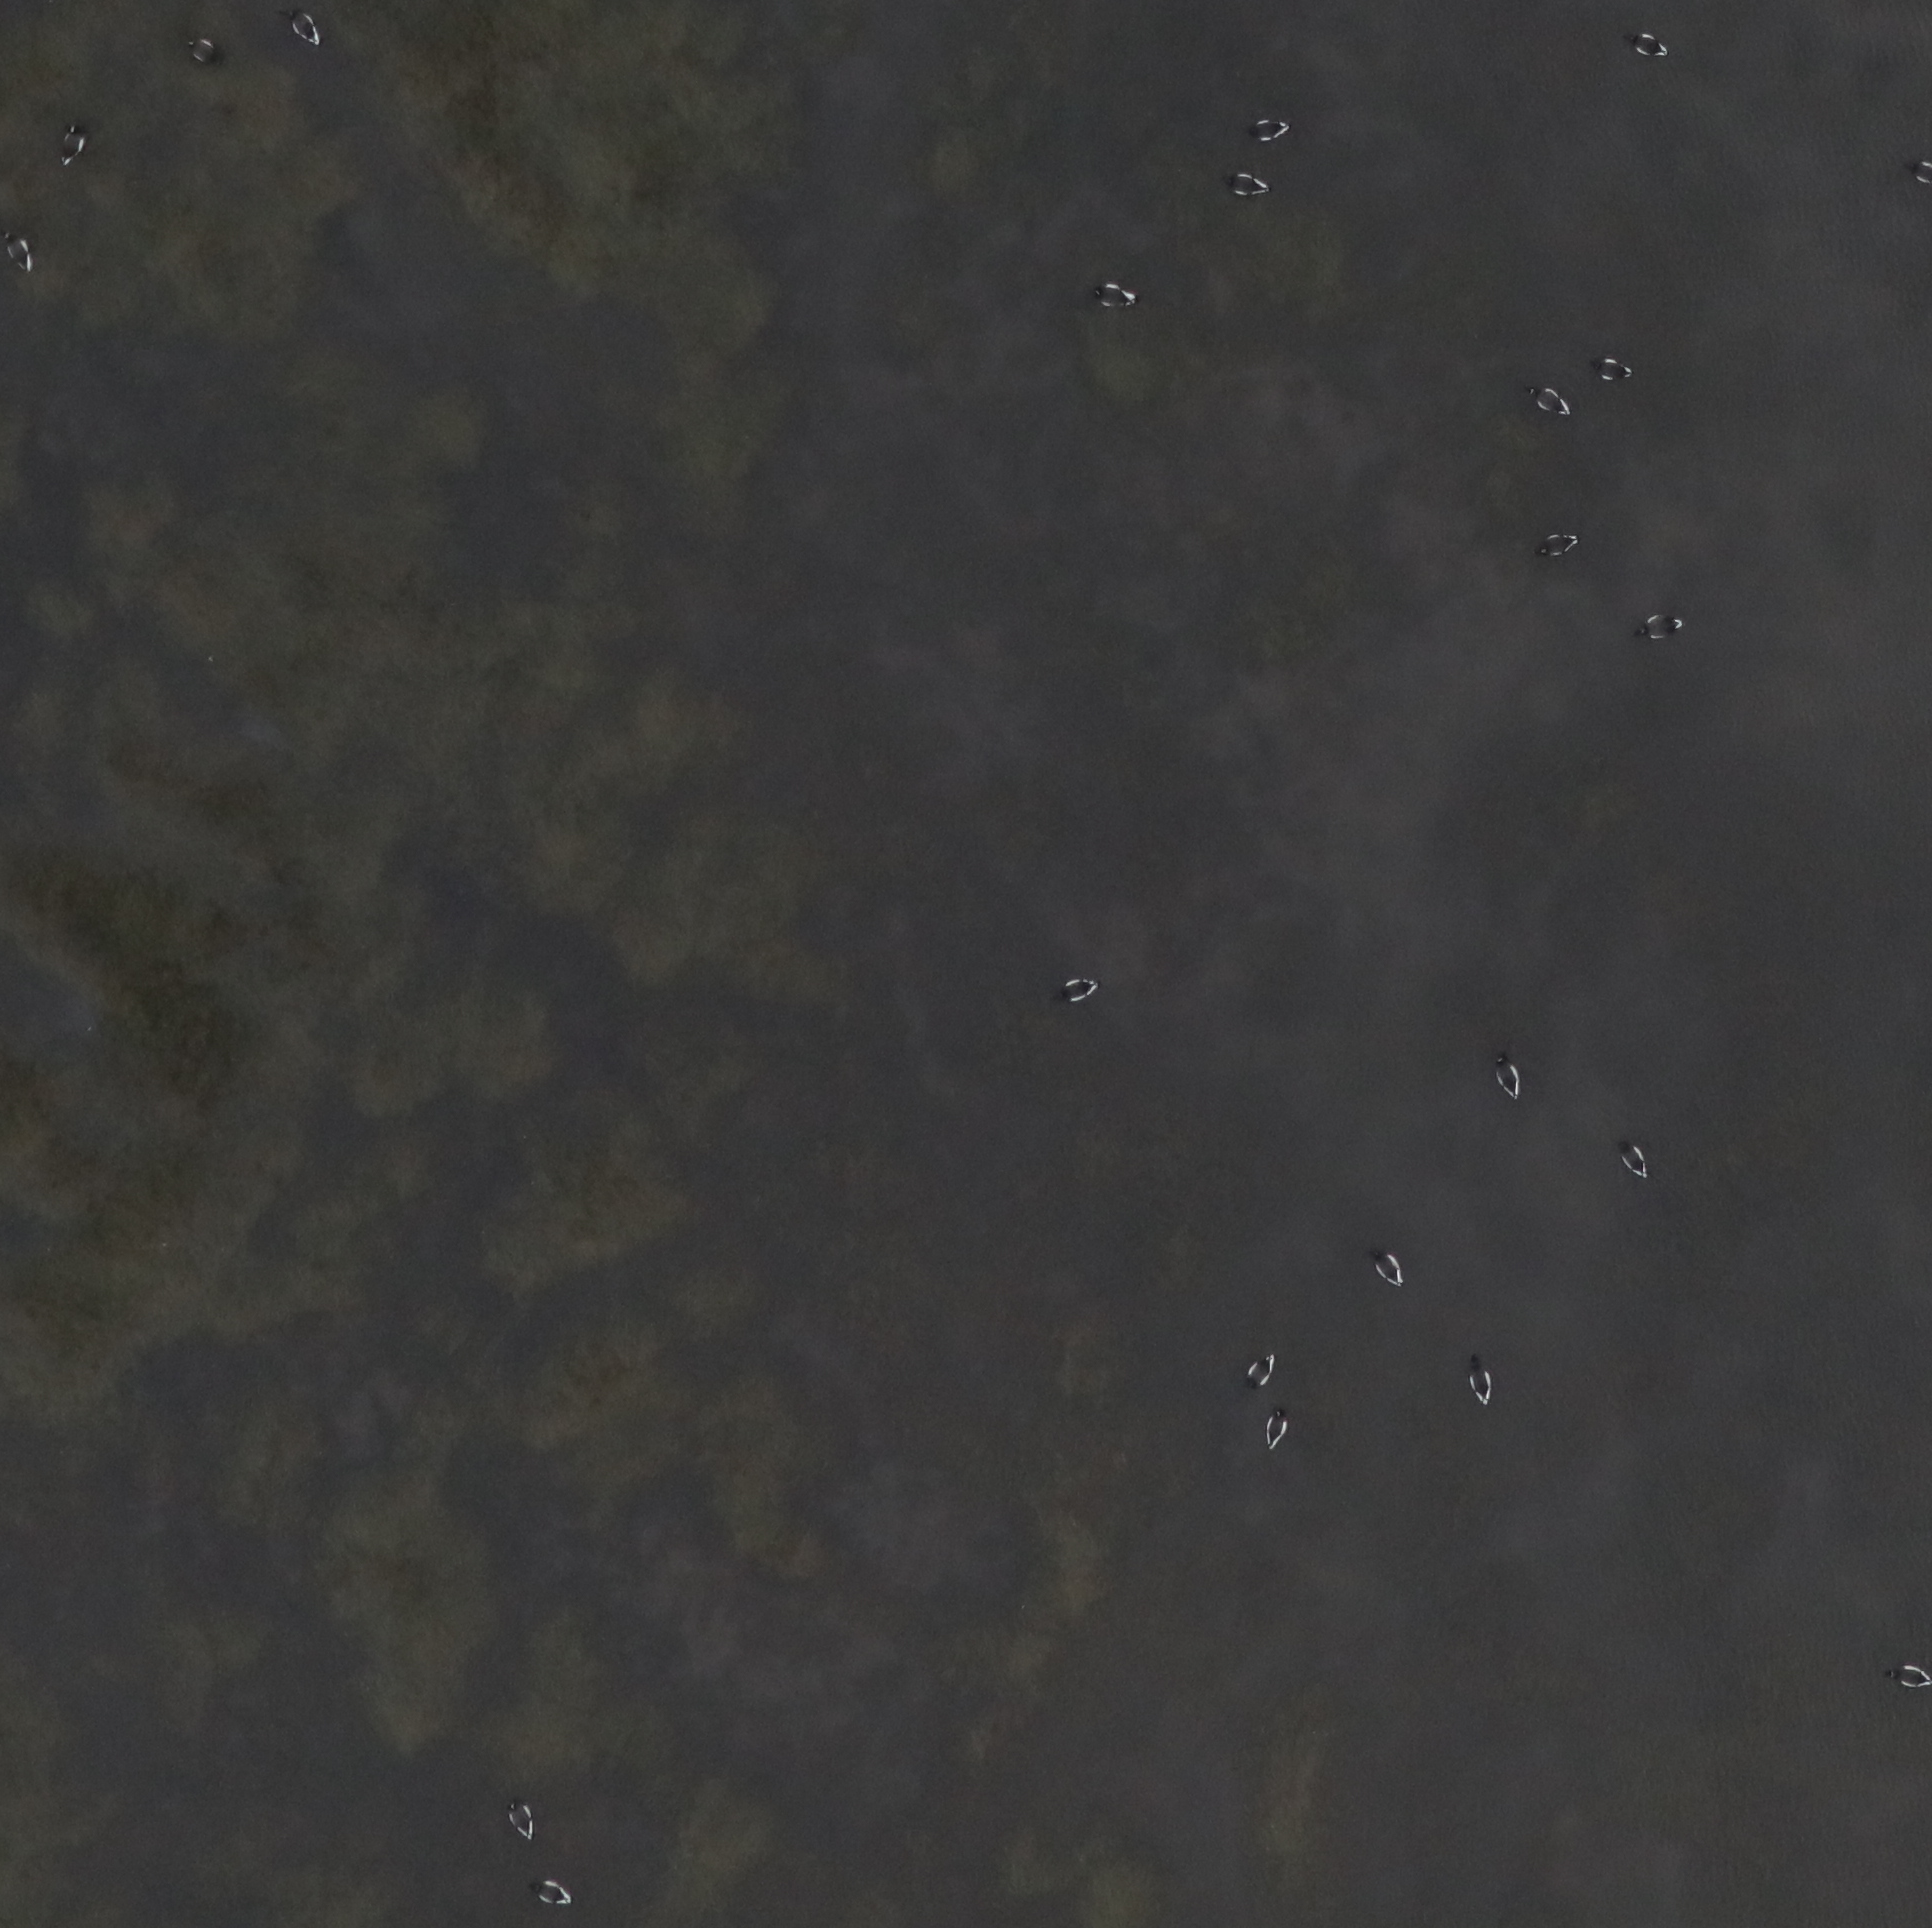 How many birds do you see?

23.